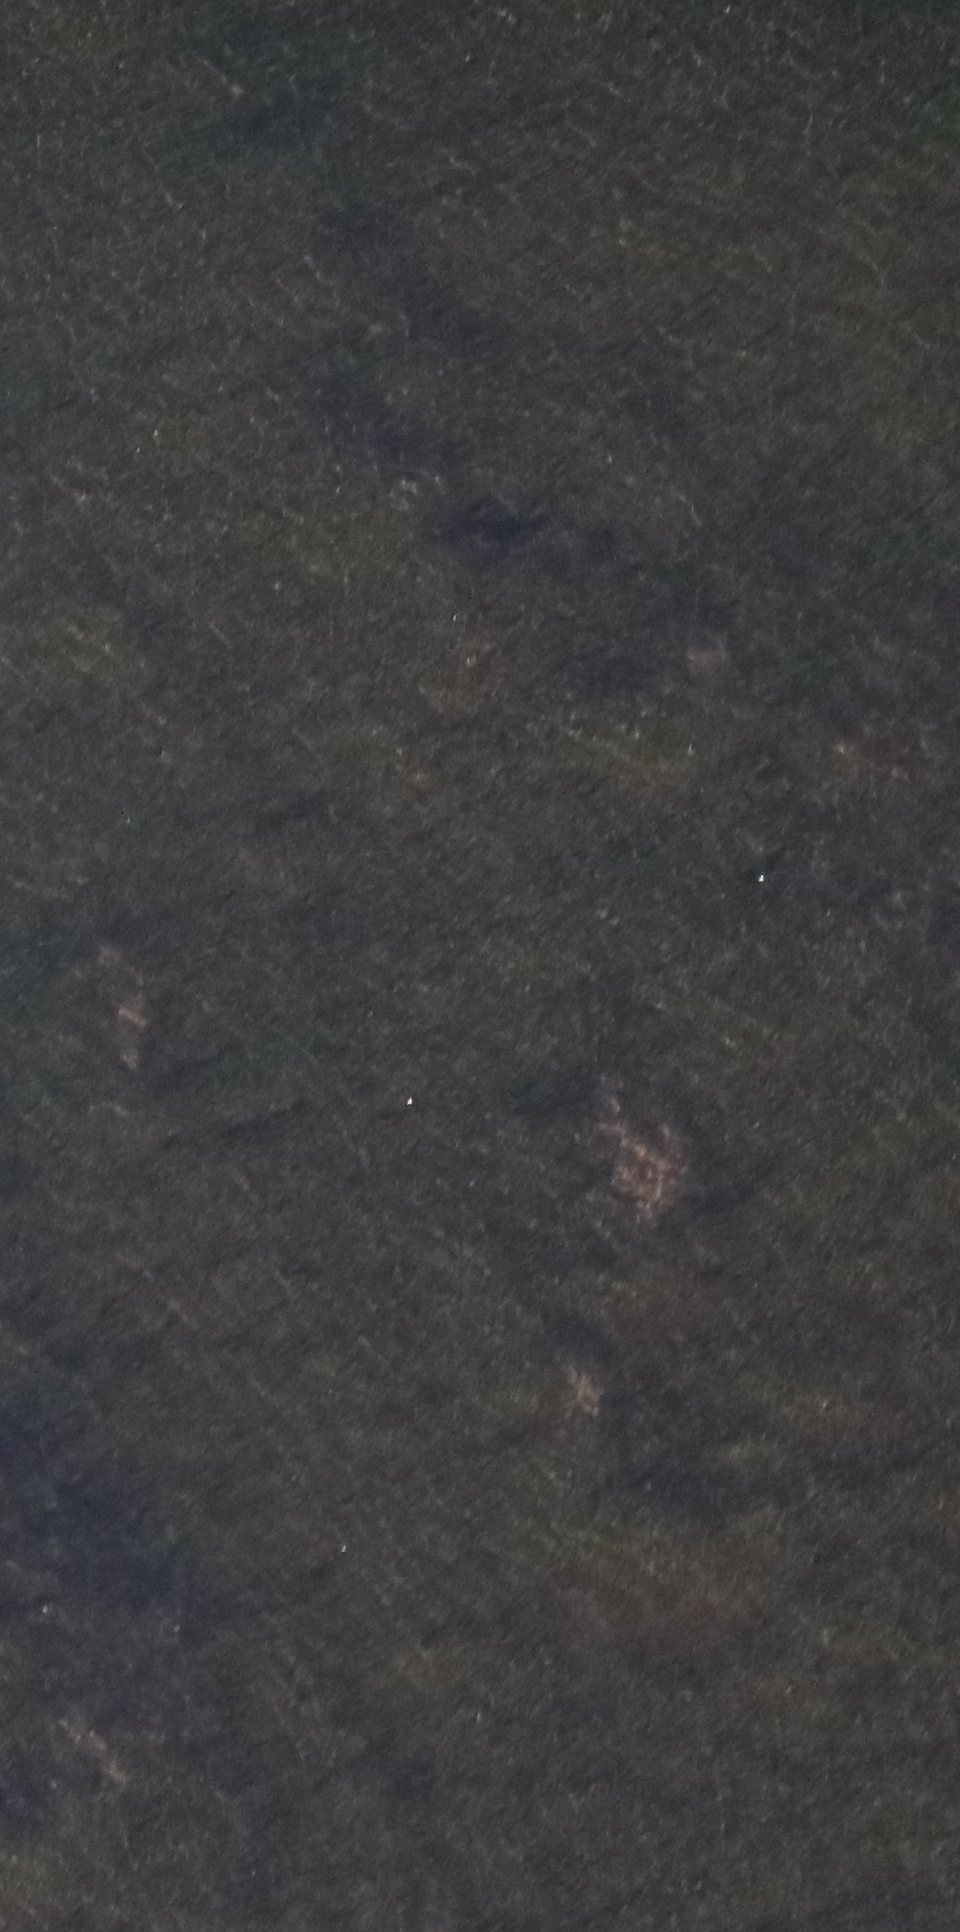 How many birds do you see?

0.